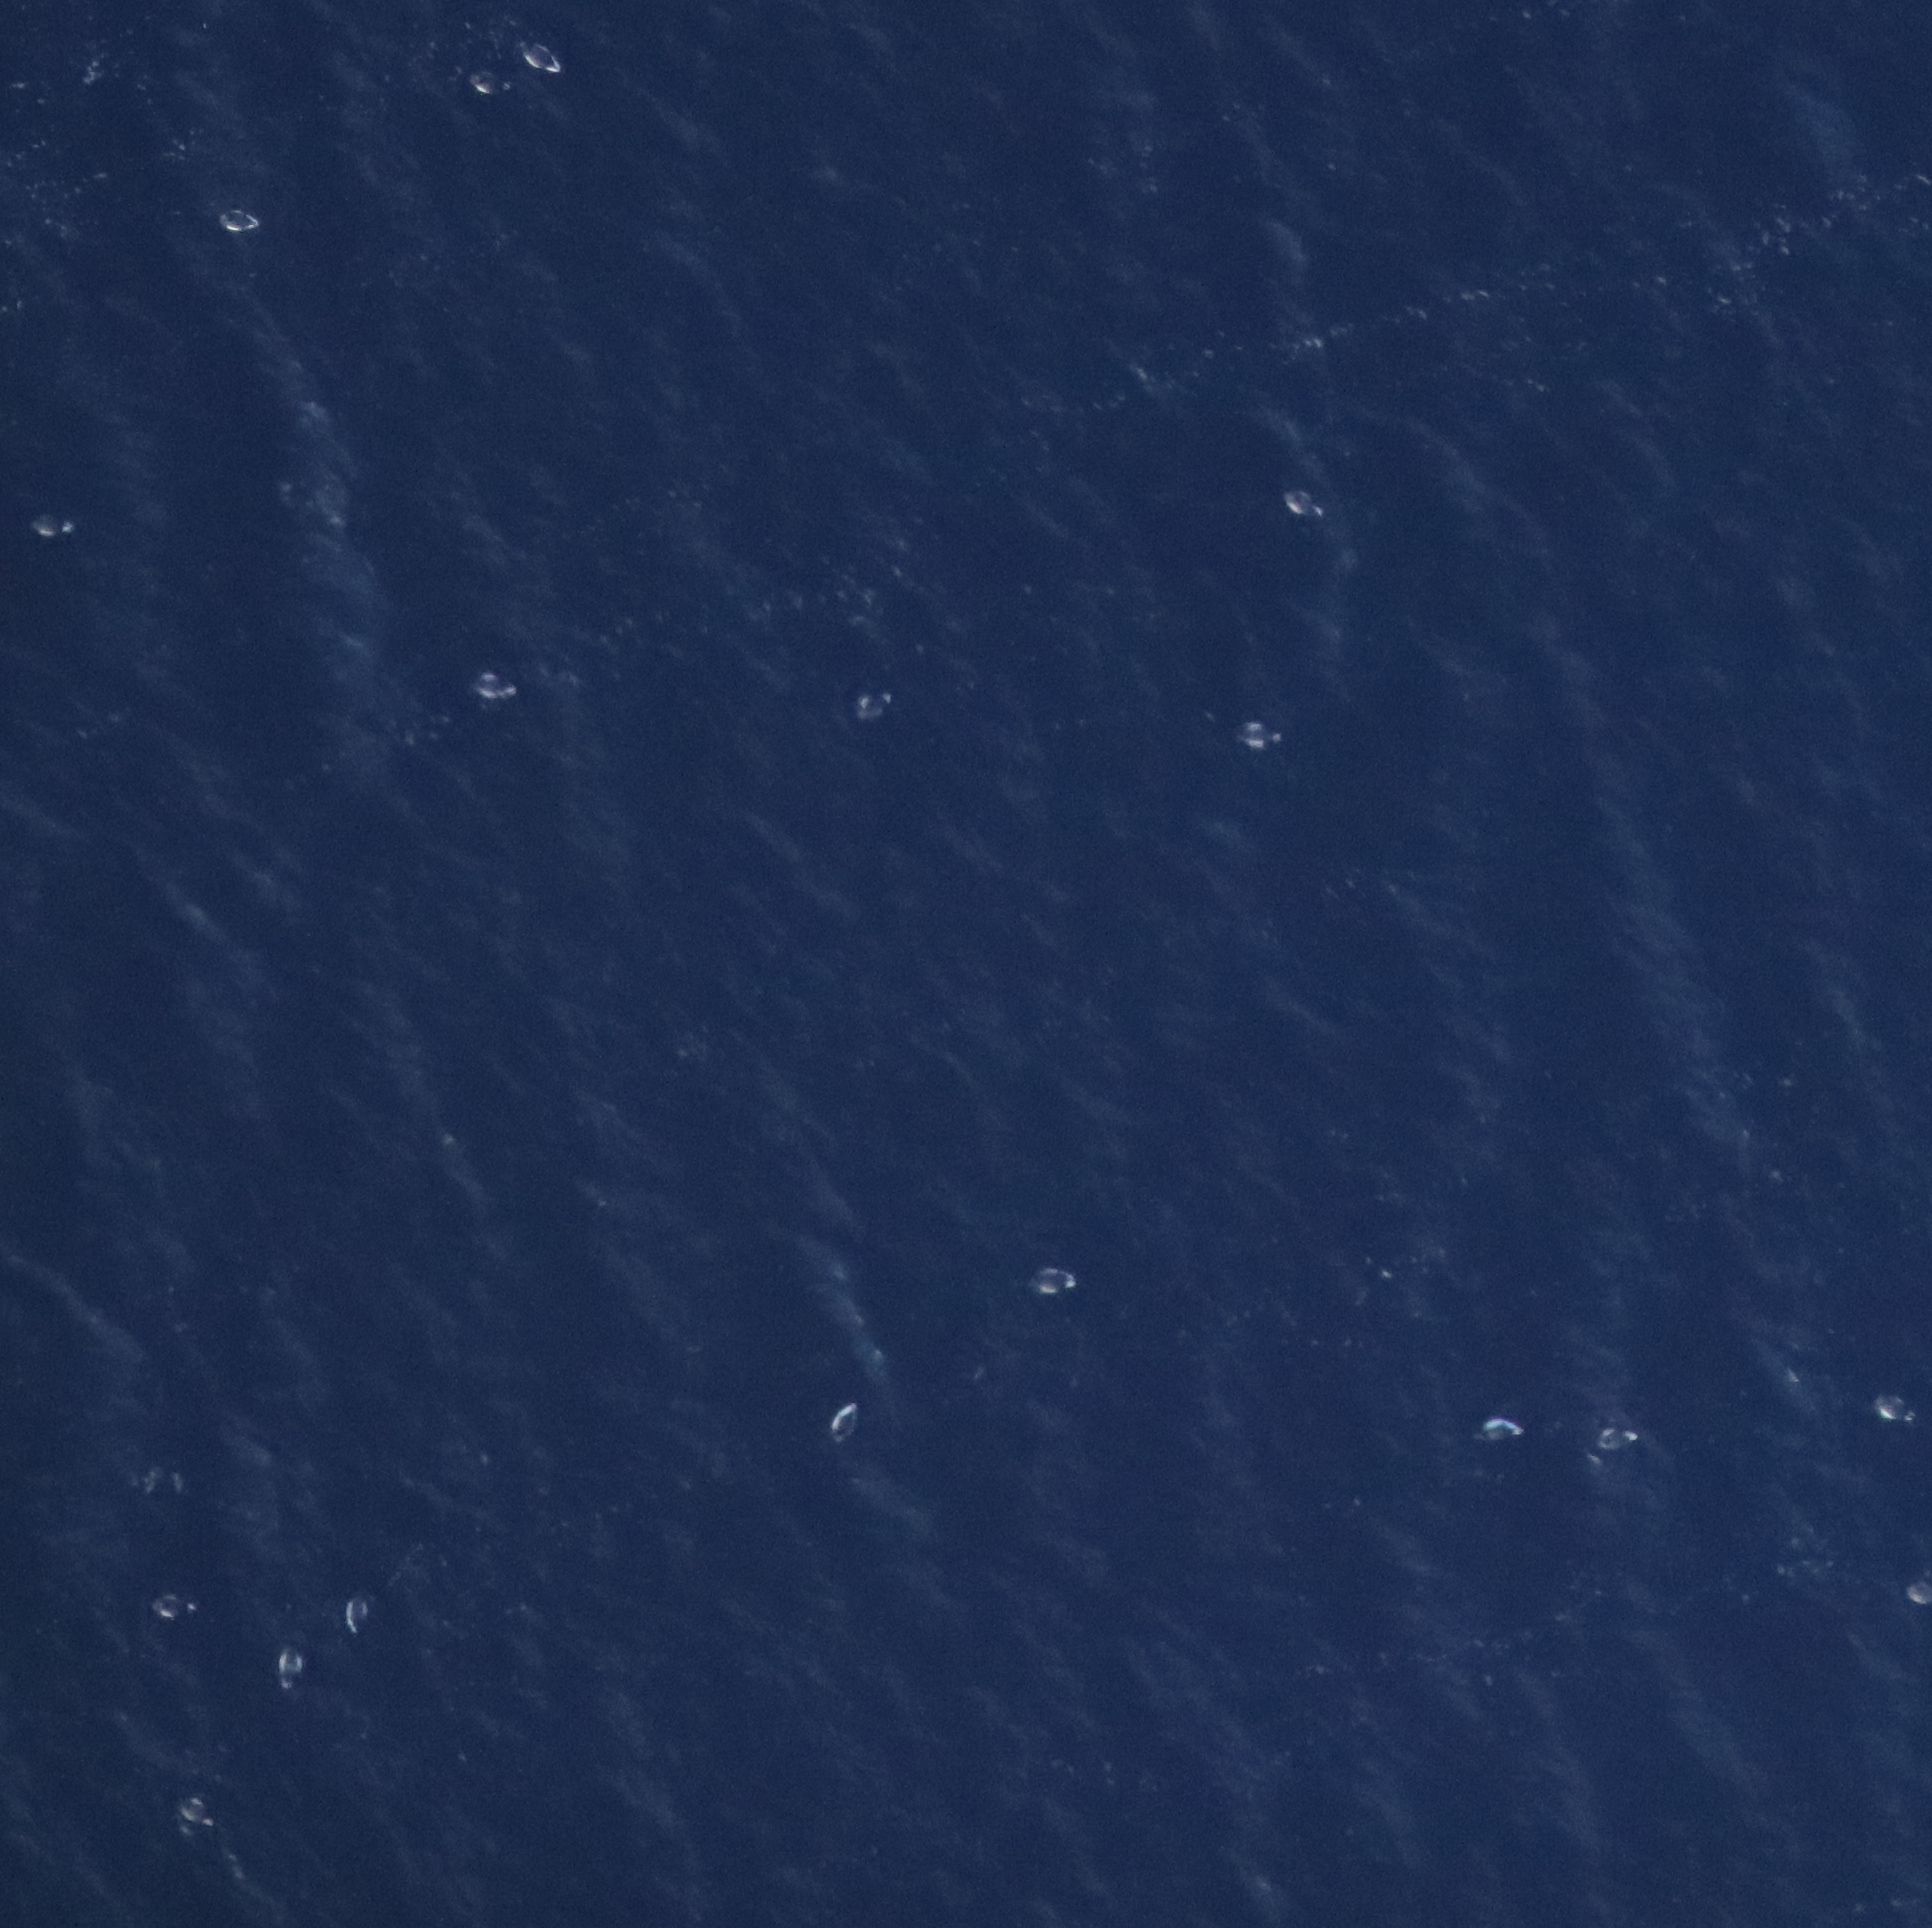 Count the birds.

18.